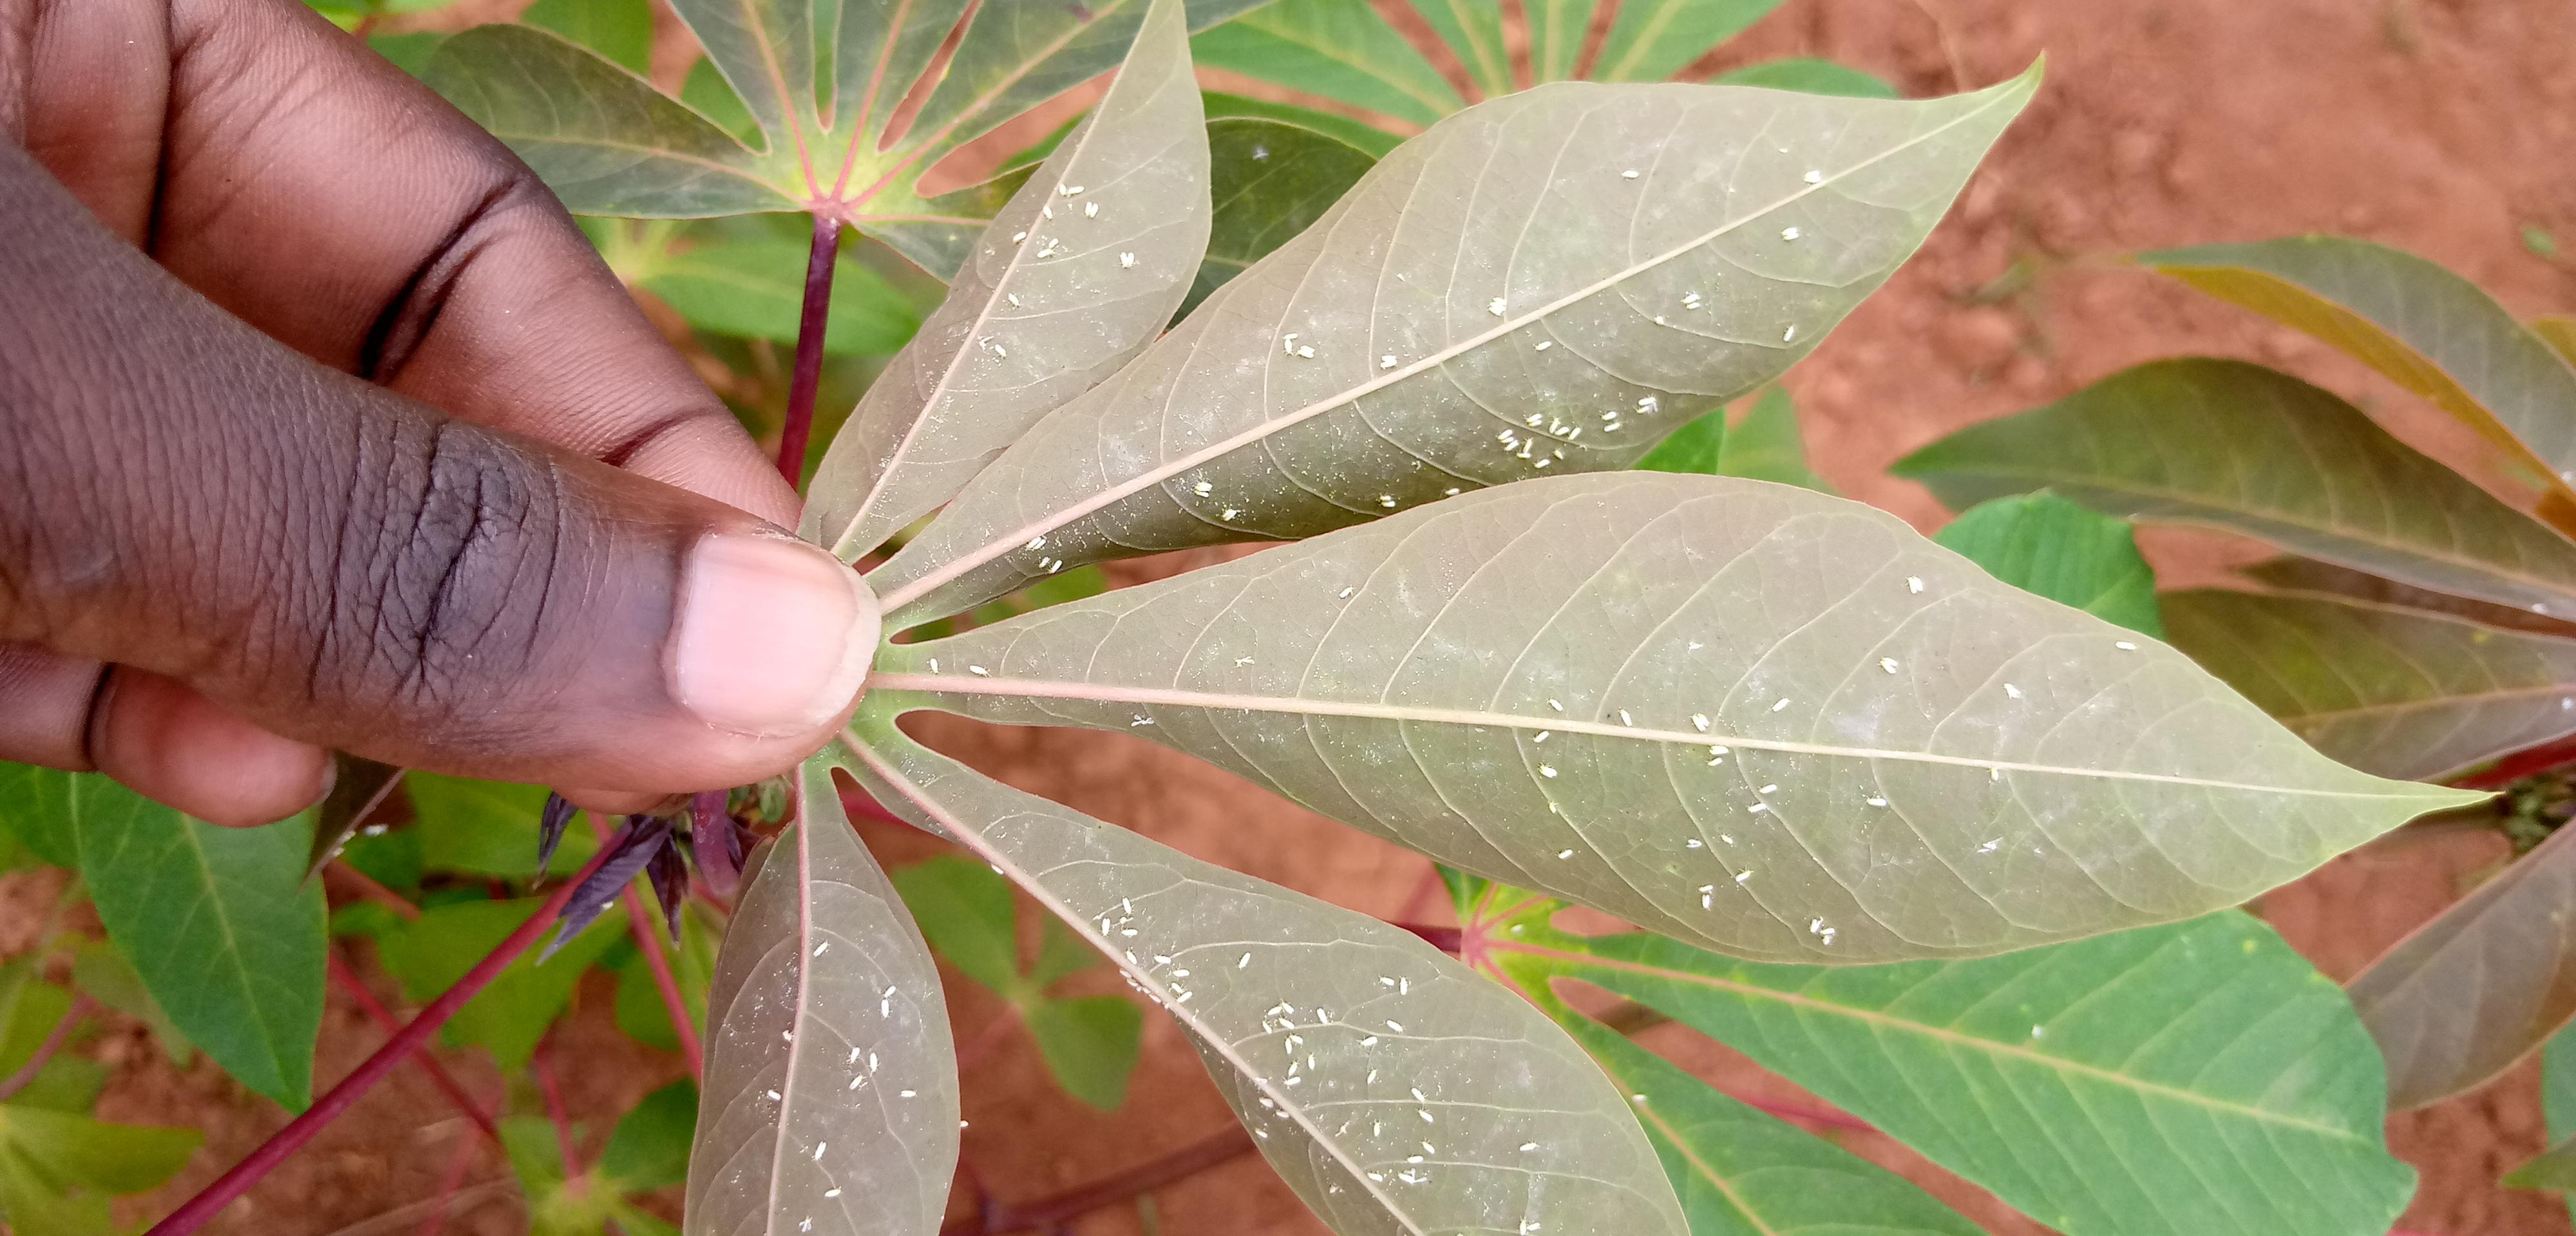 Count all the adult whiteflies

145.